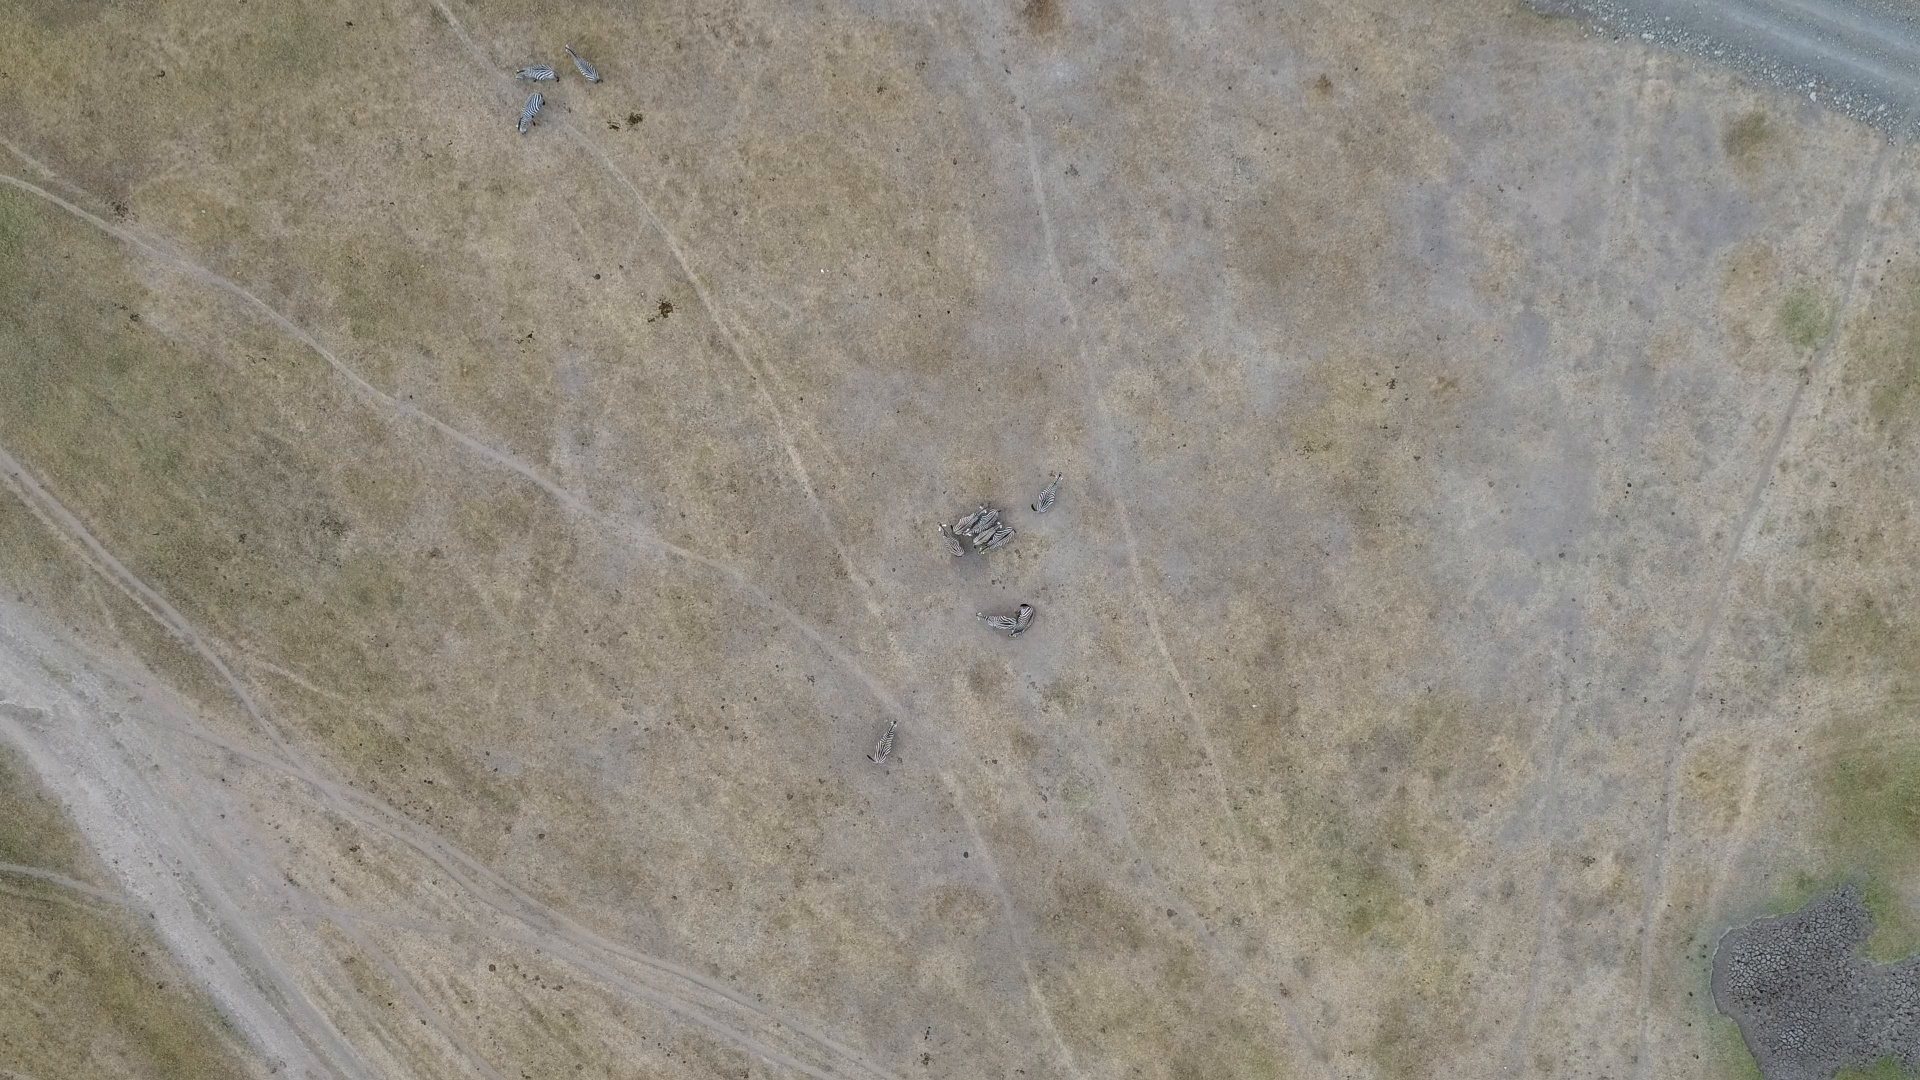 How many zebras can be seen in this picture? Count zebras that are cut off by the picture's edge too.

12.